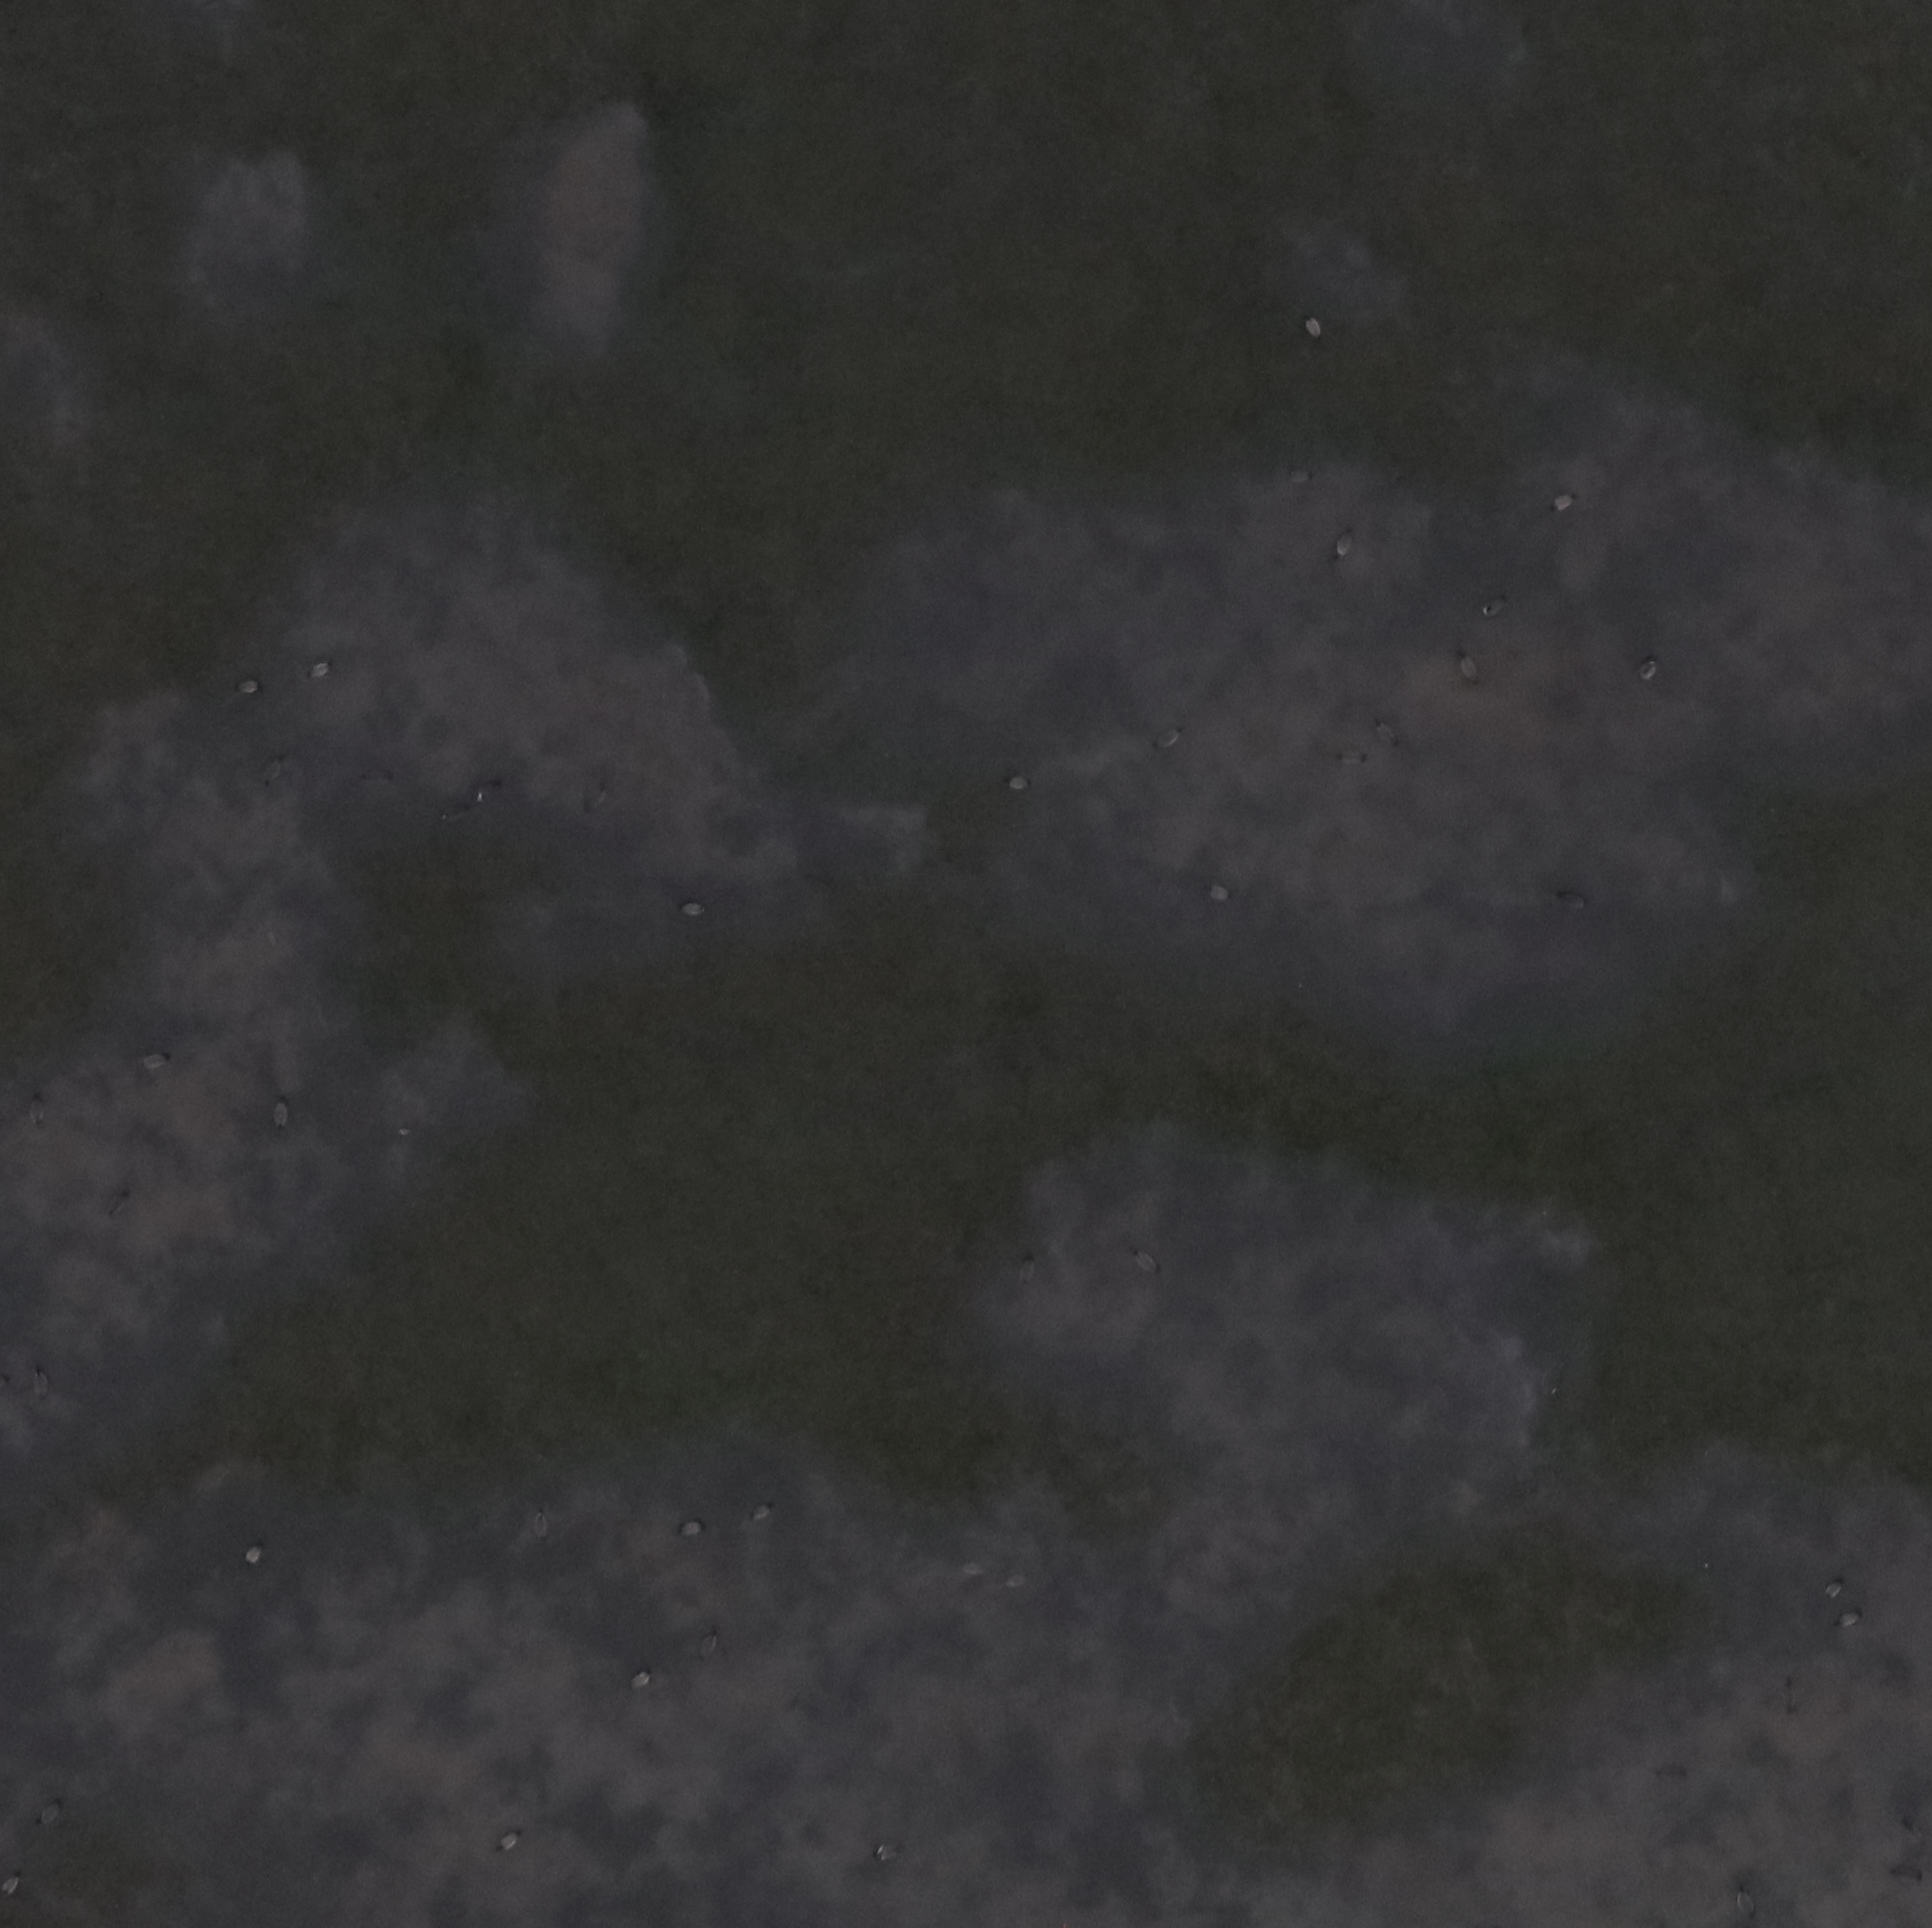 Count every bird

47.